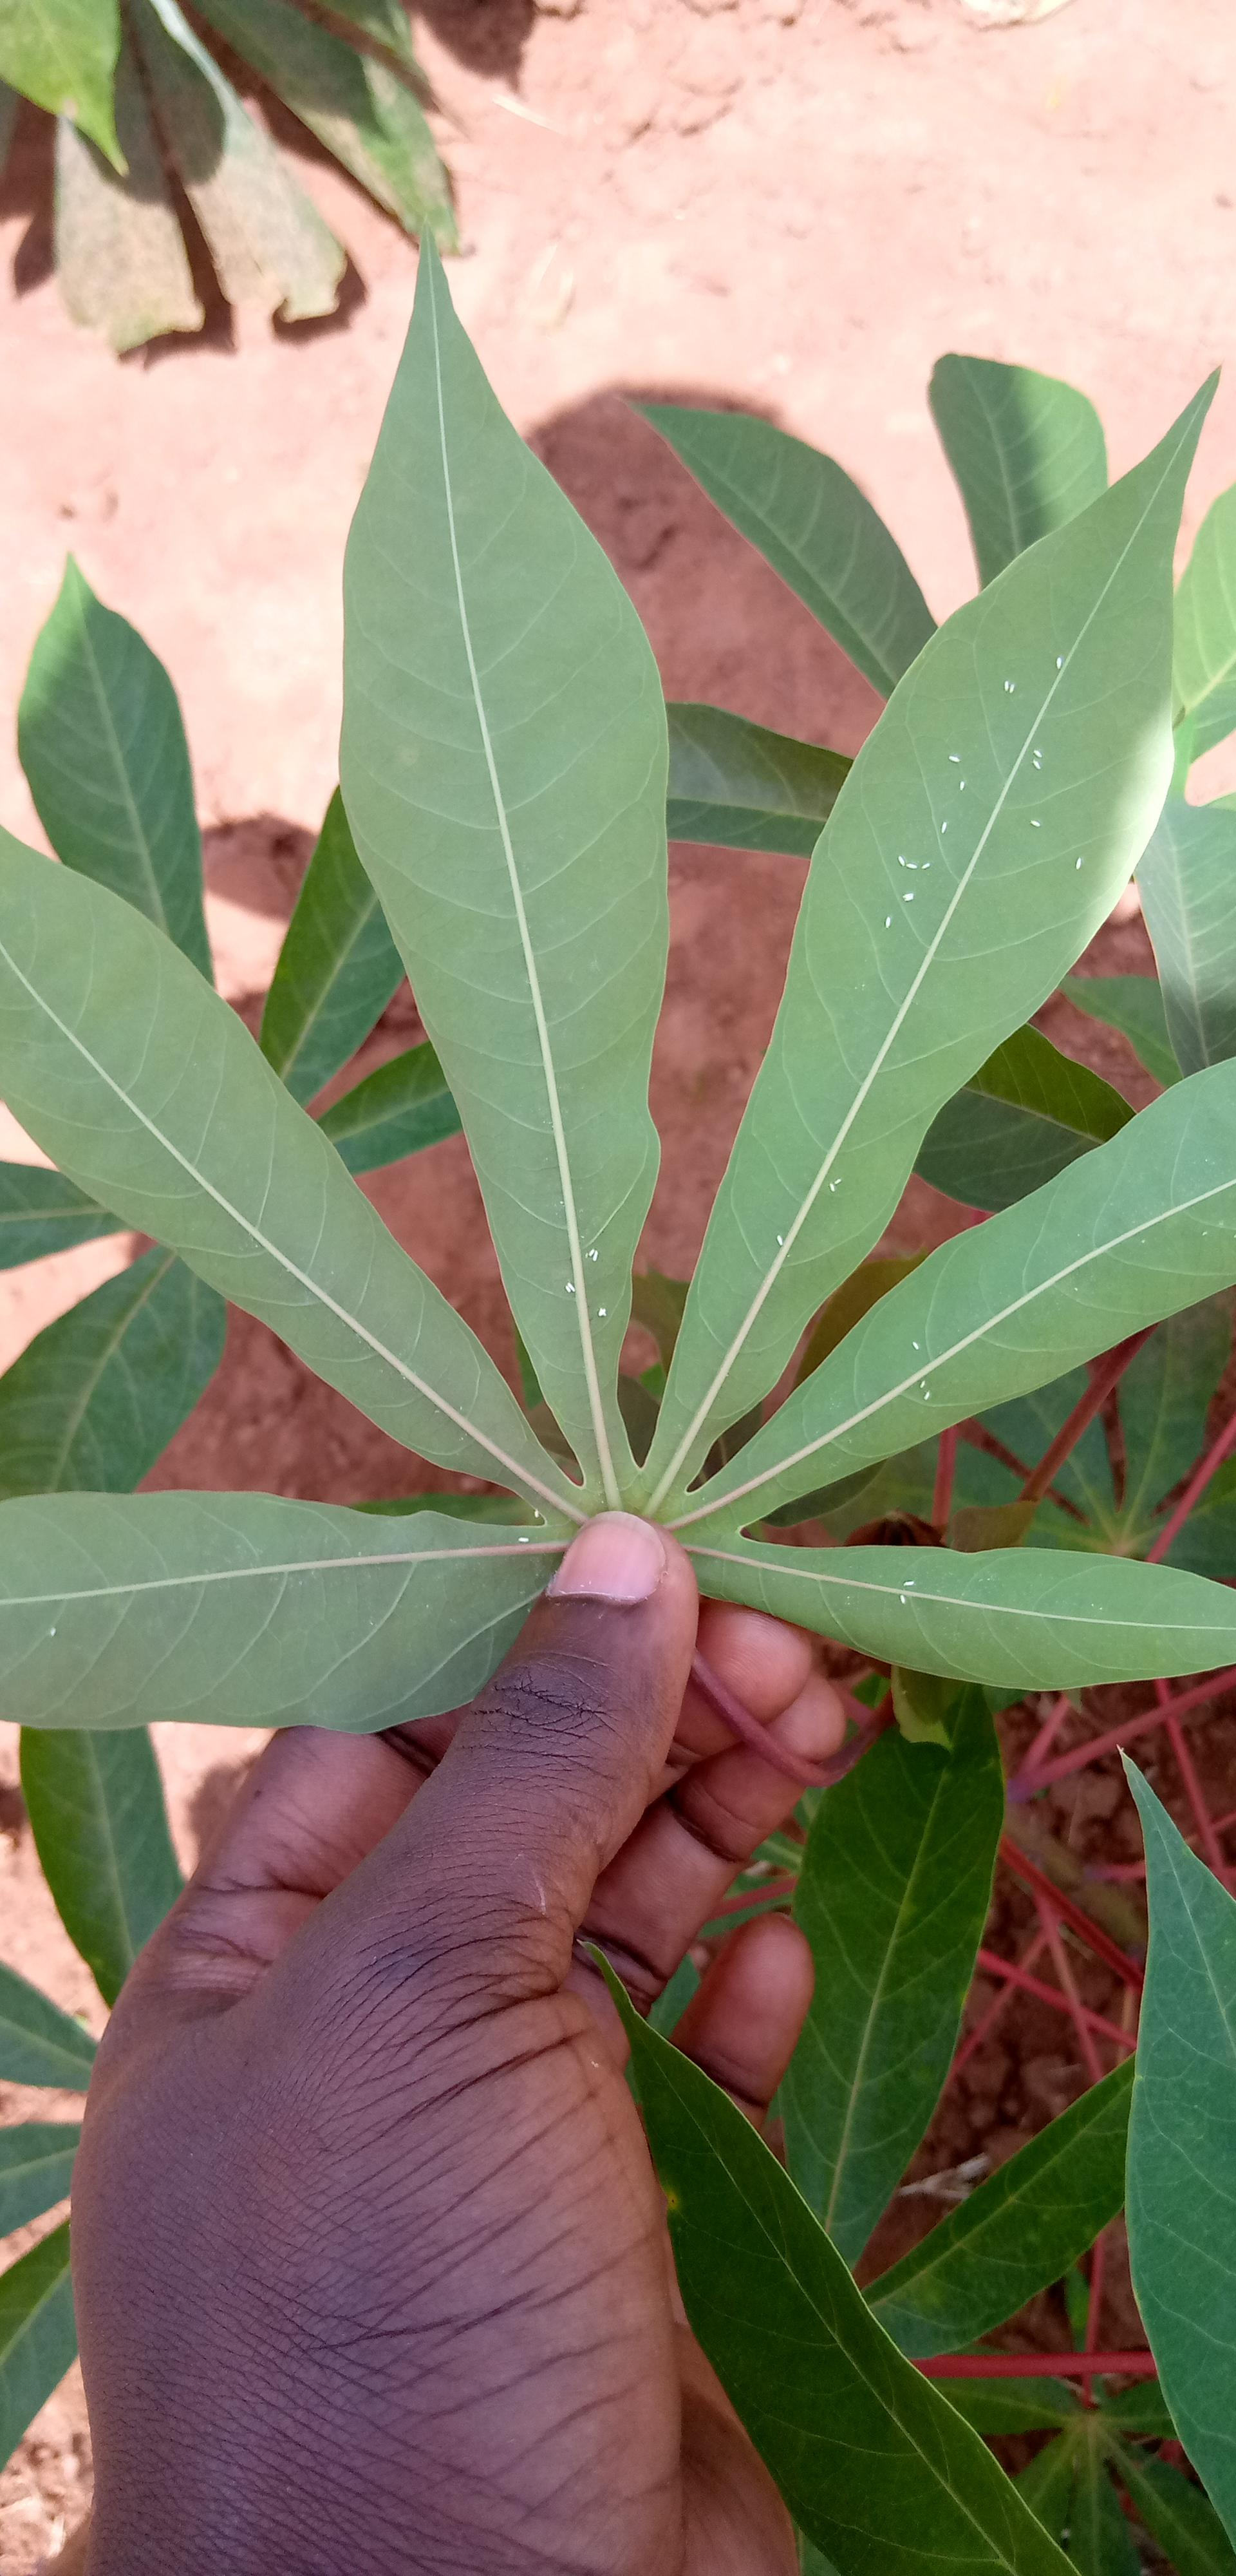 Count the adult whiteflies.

32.